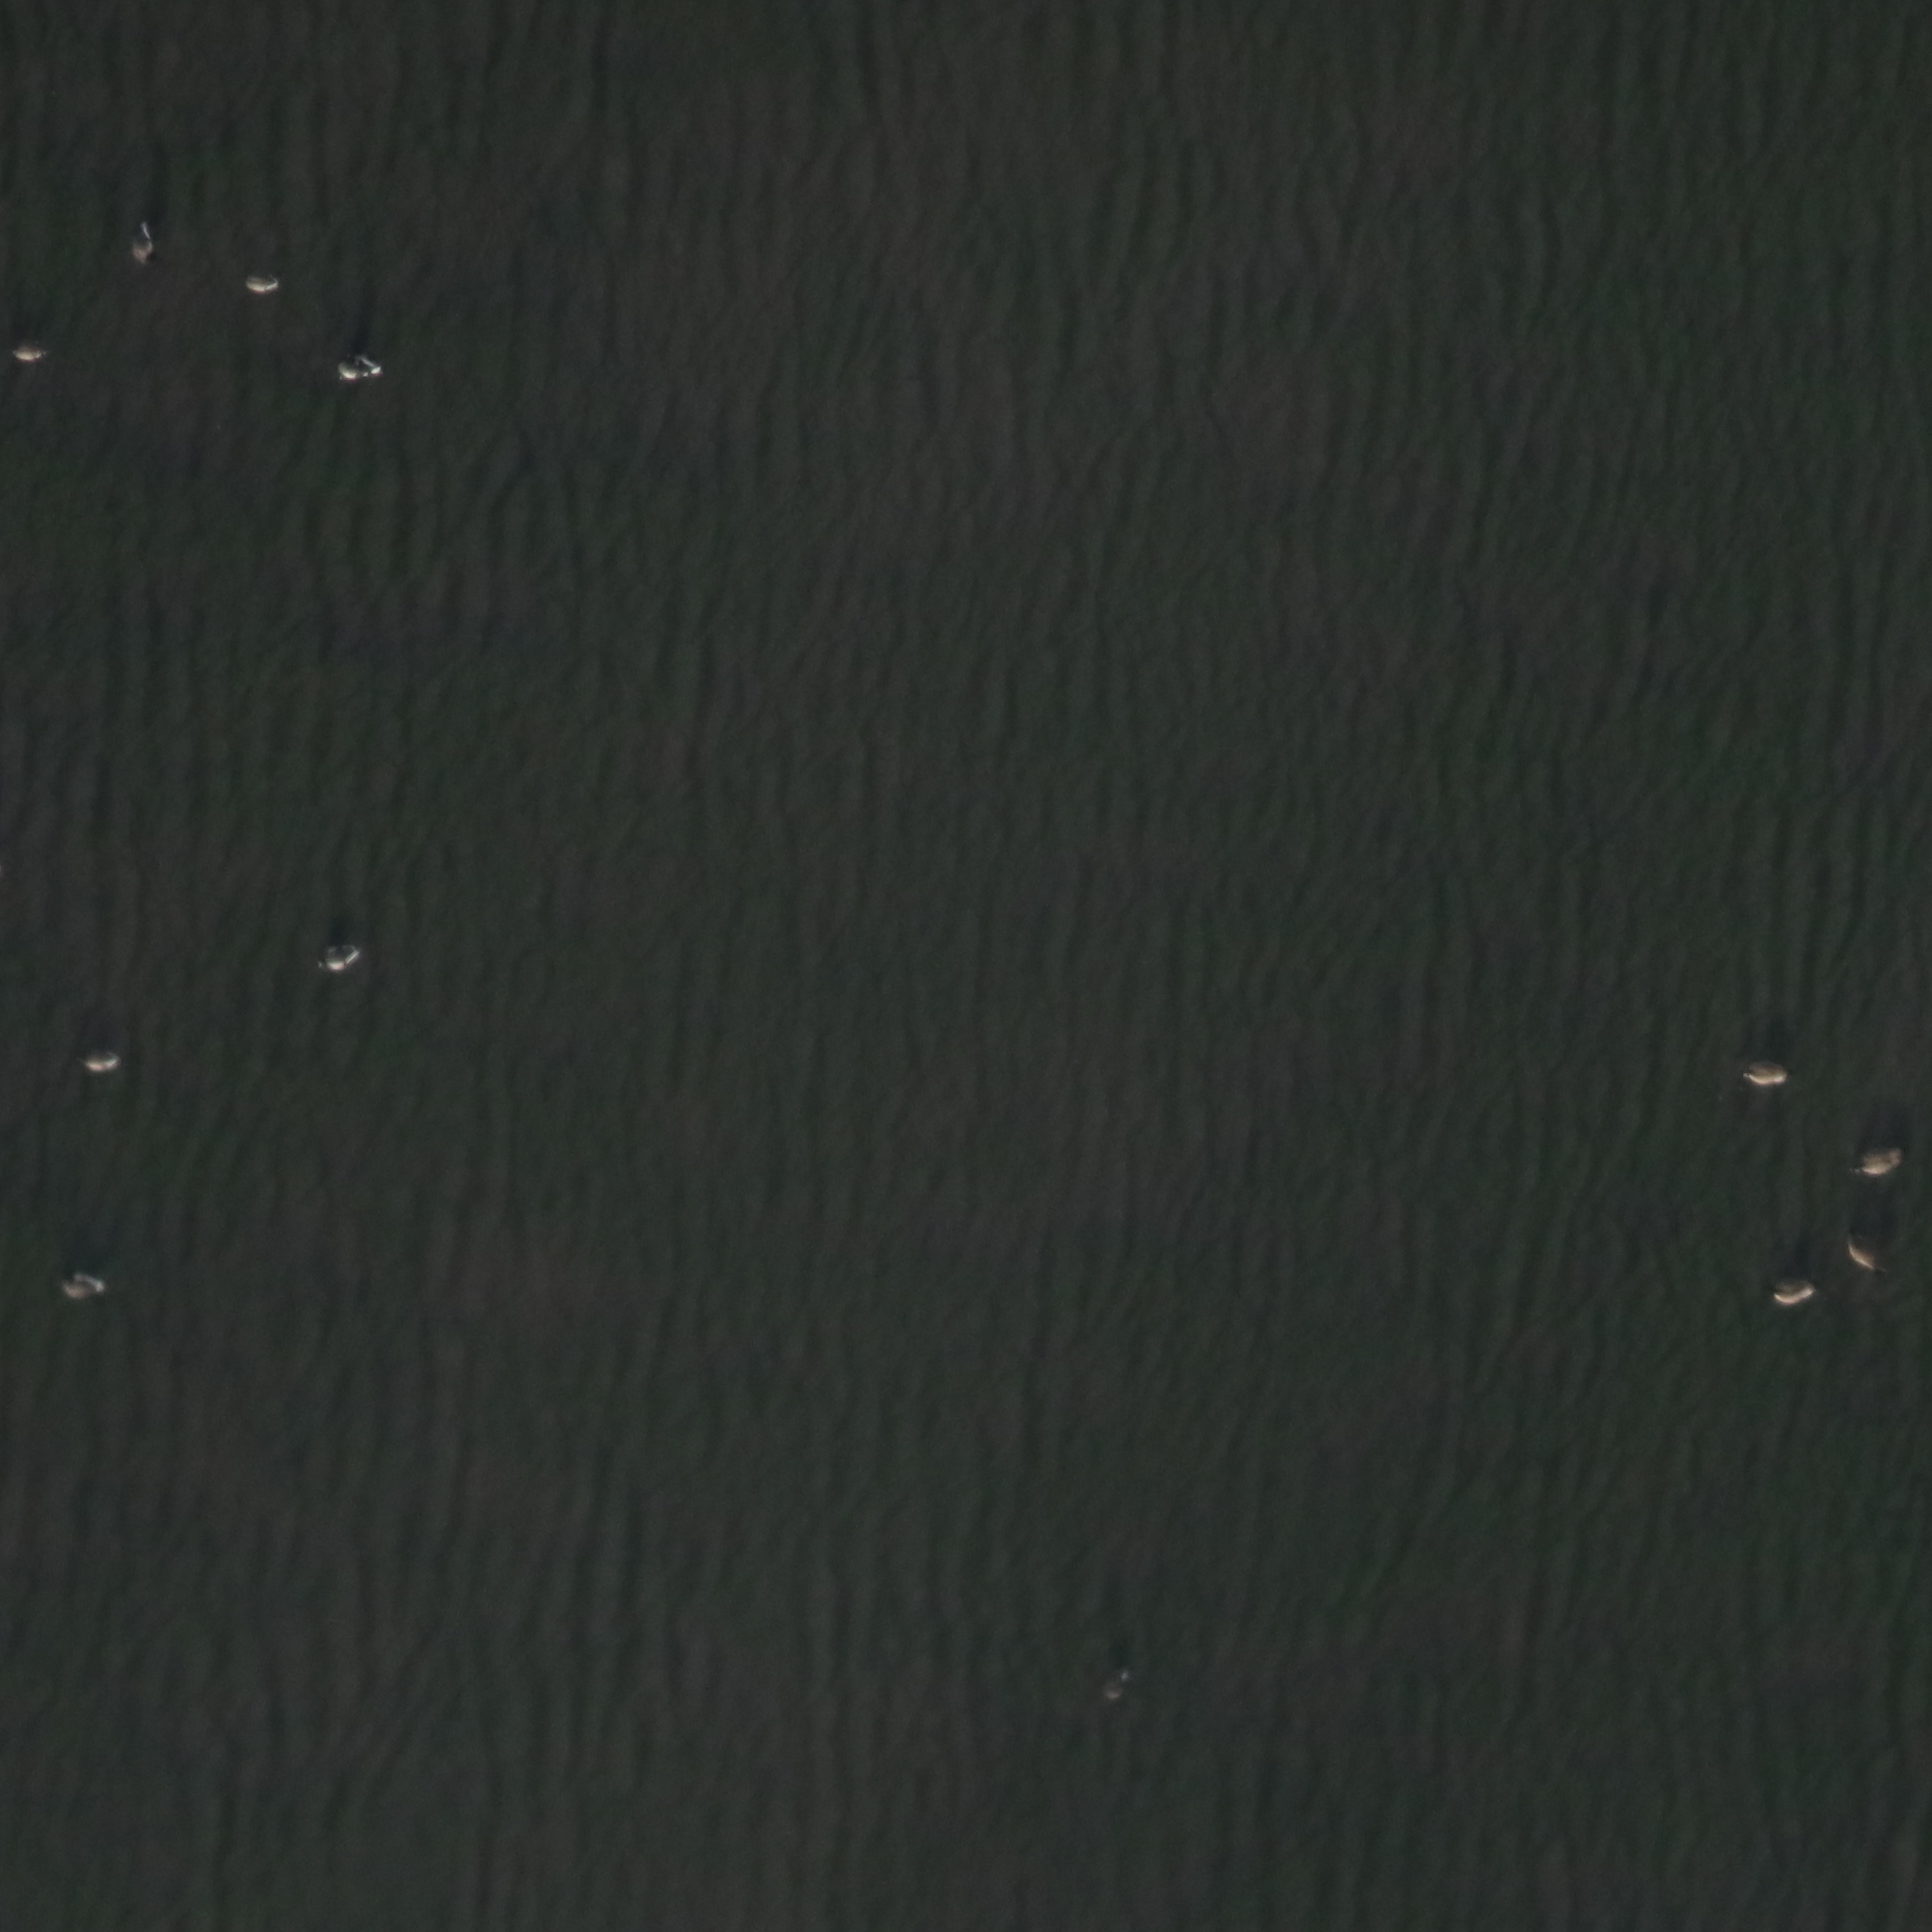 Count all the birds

11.